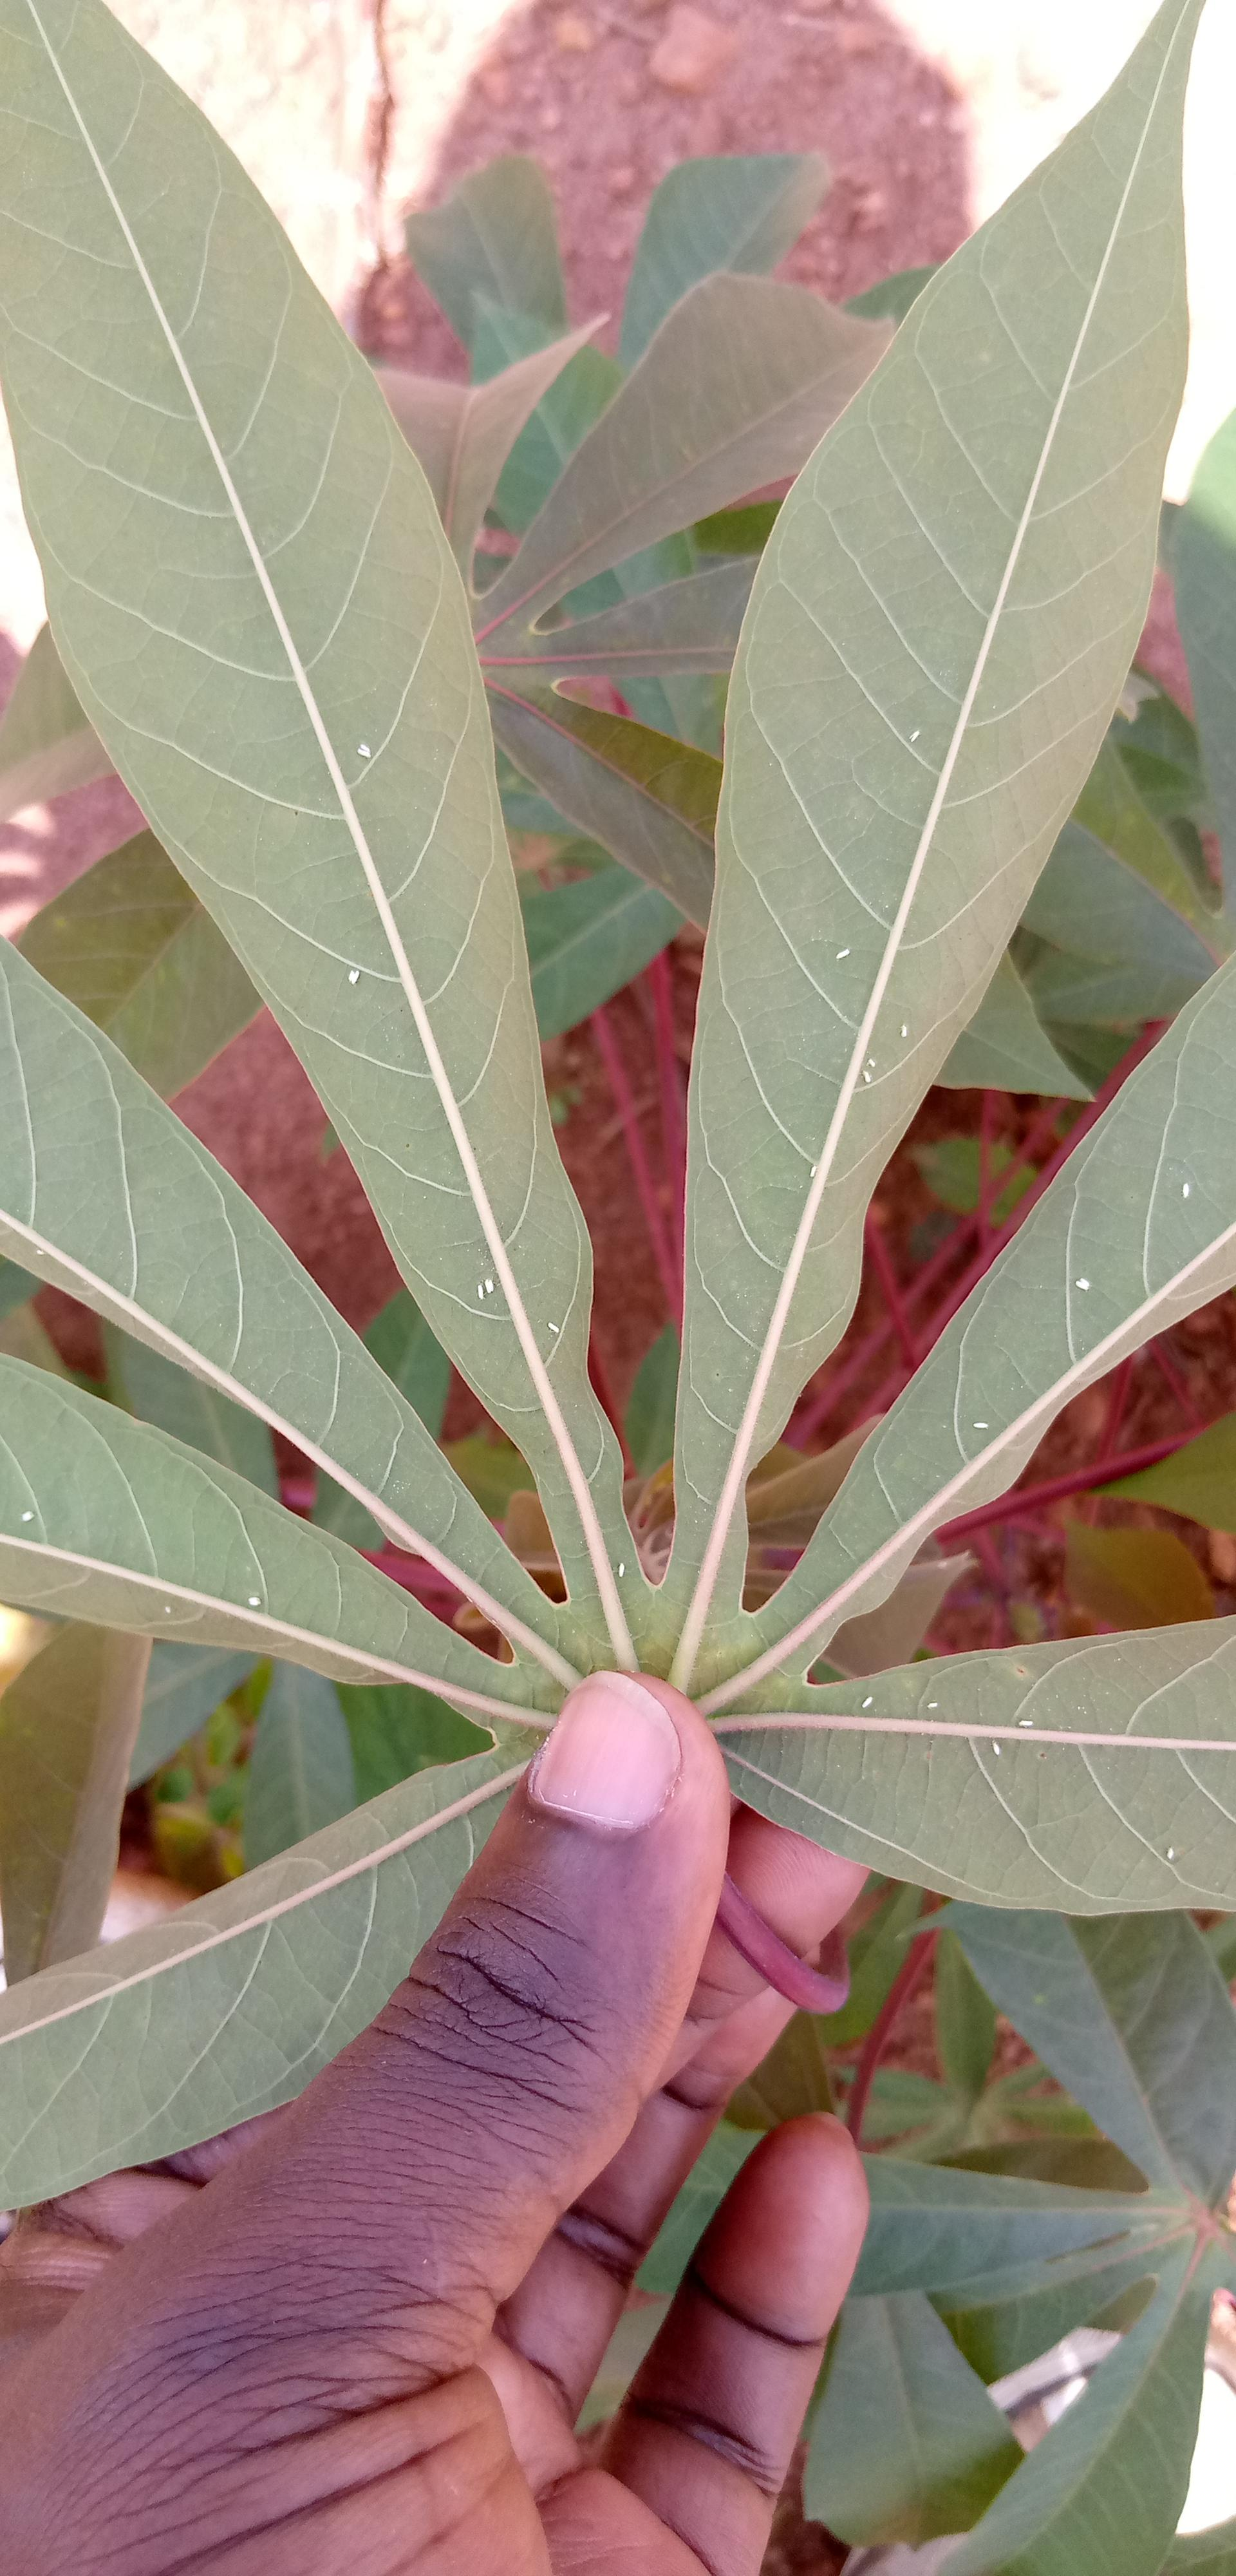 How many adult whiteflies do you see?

24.